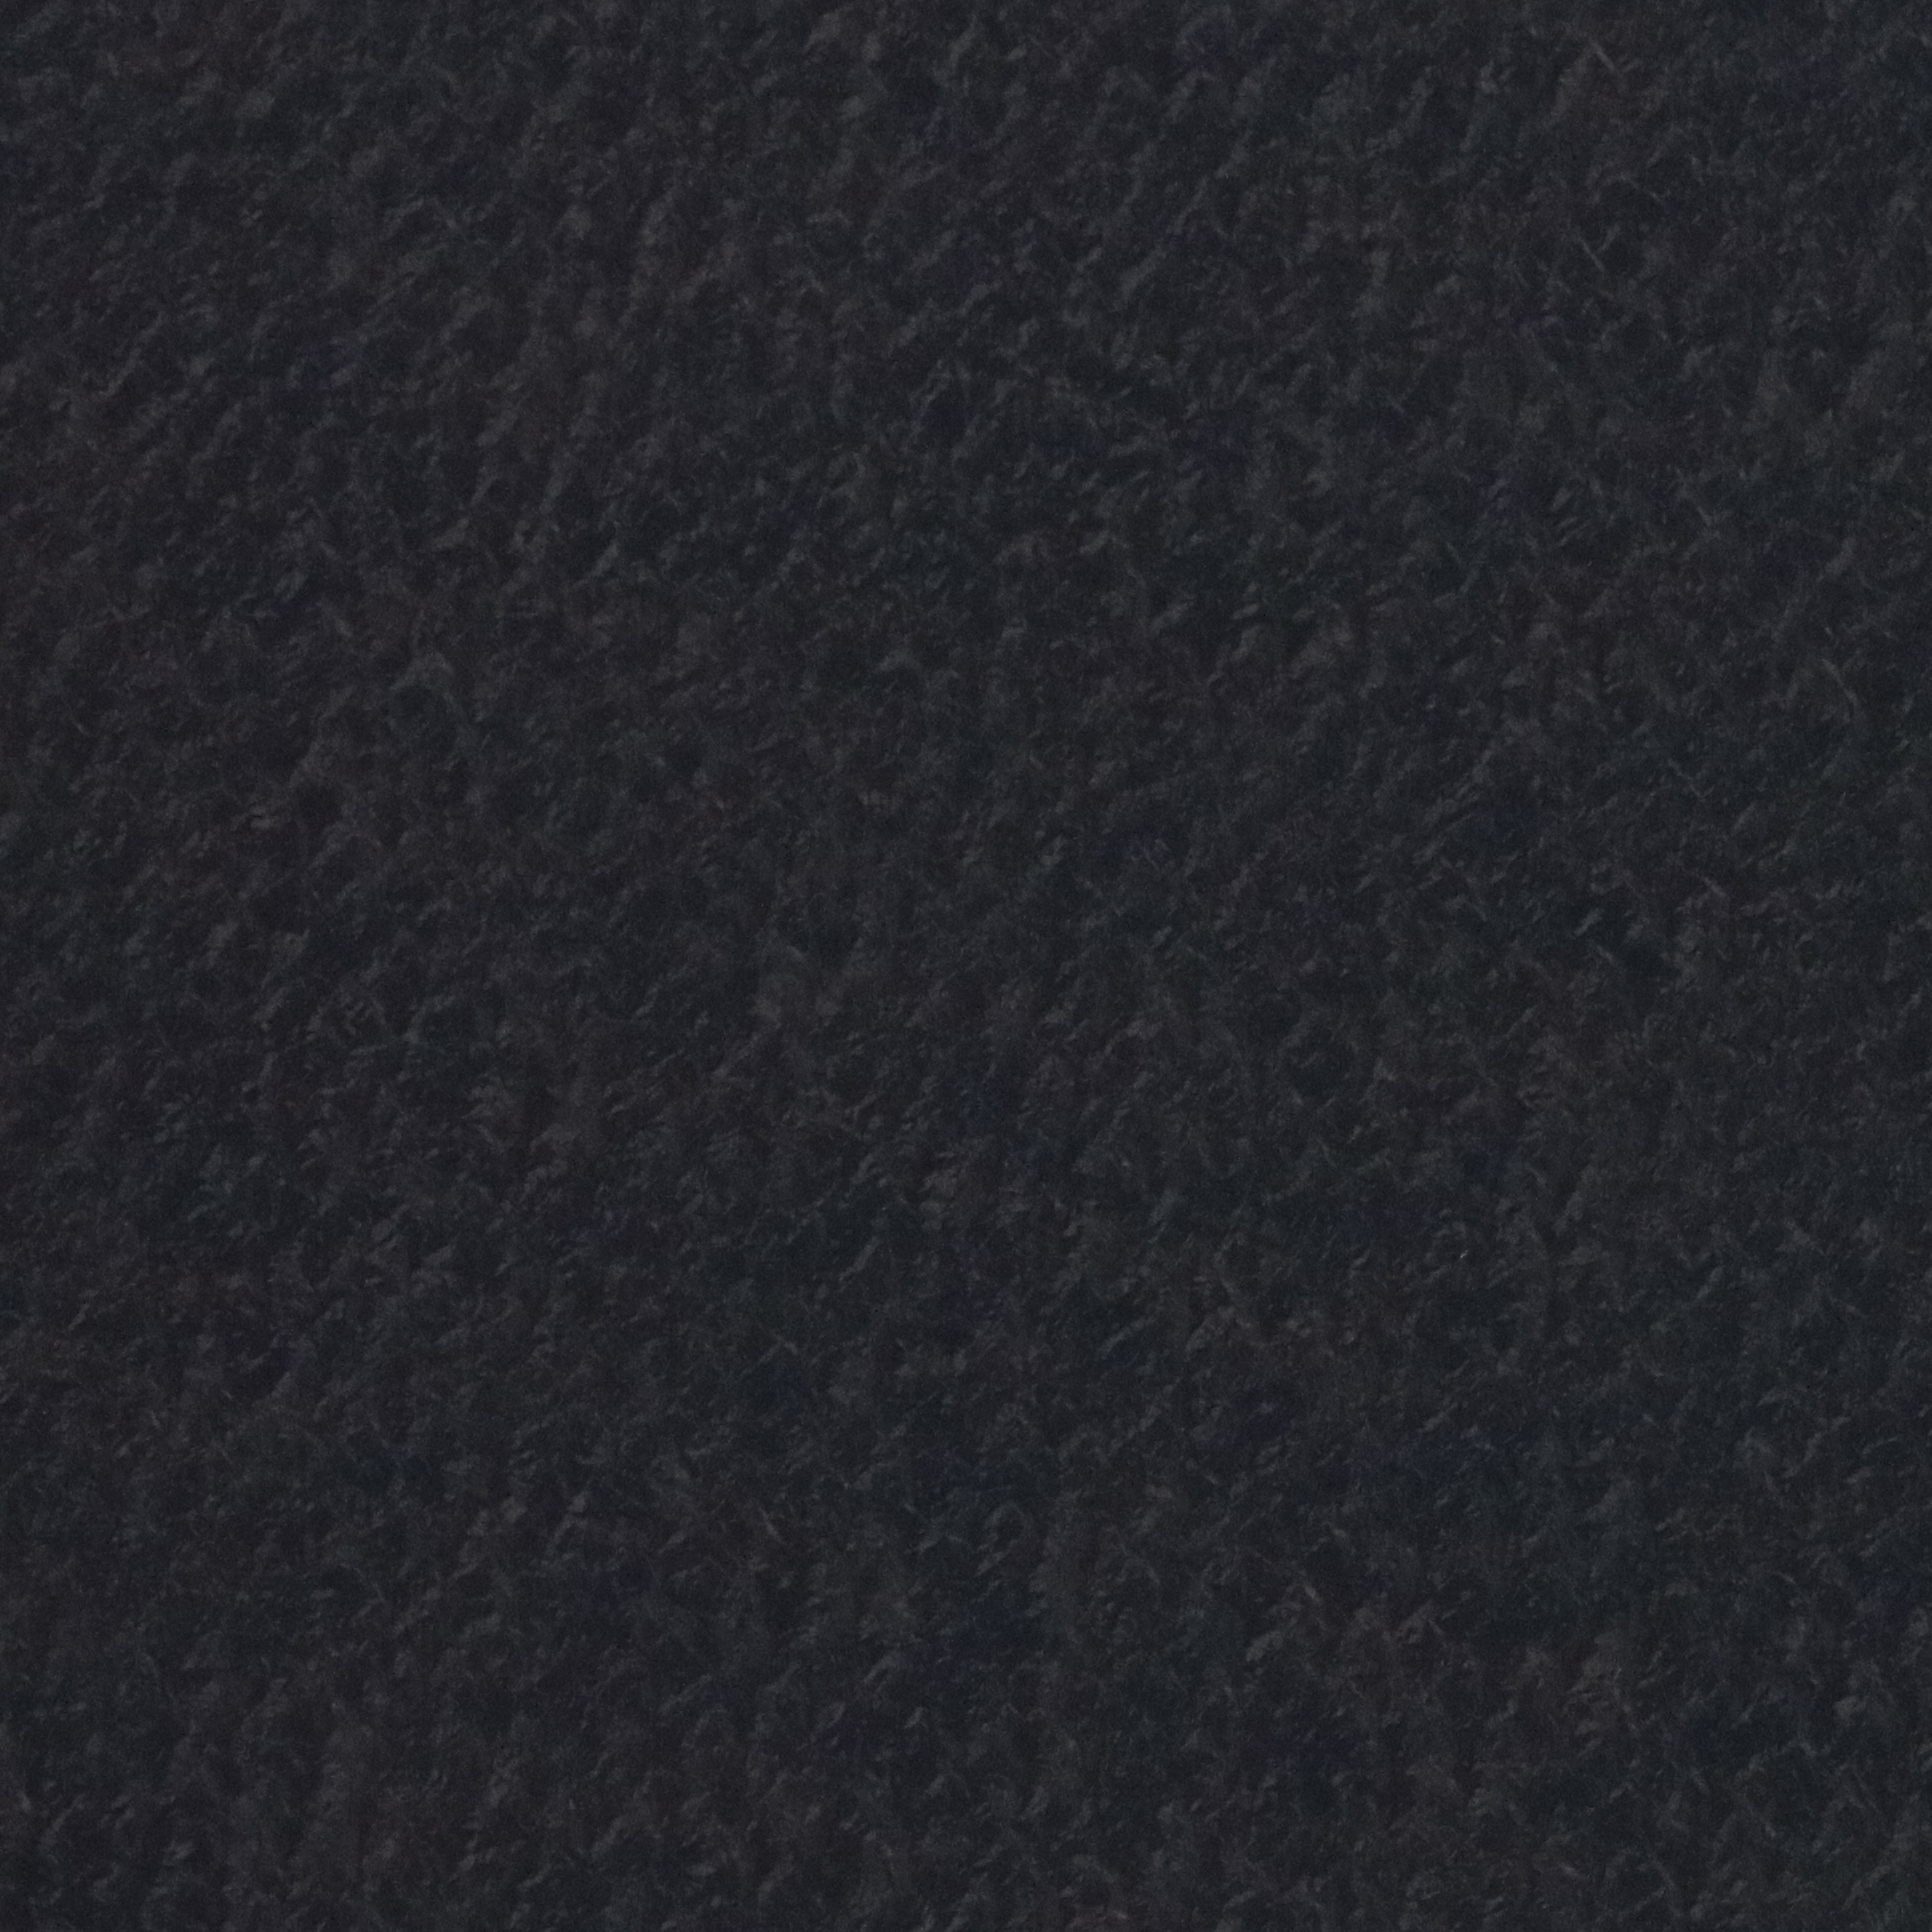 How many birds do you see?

0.